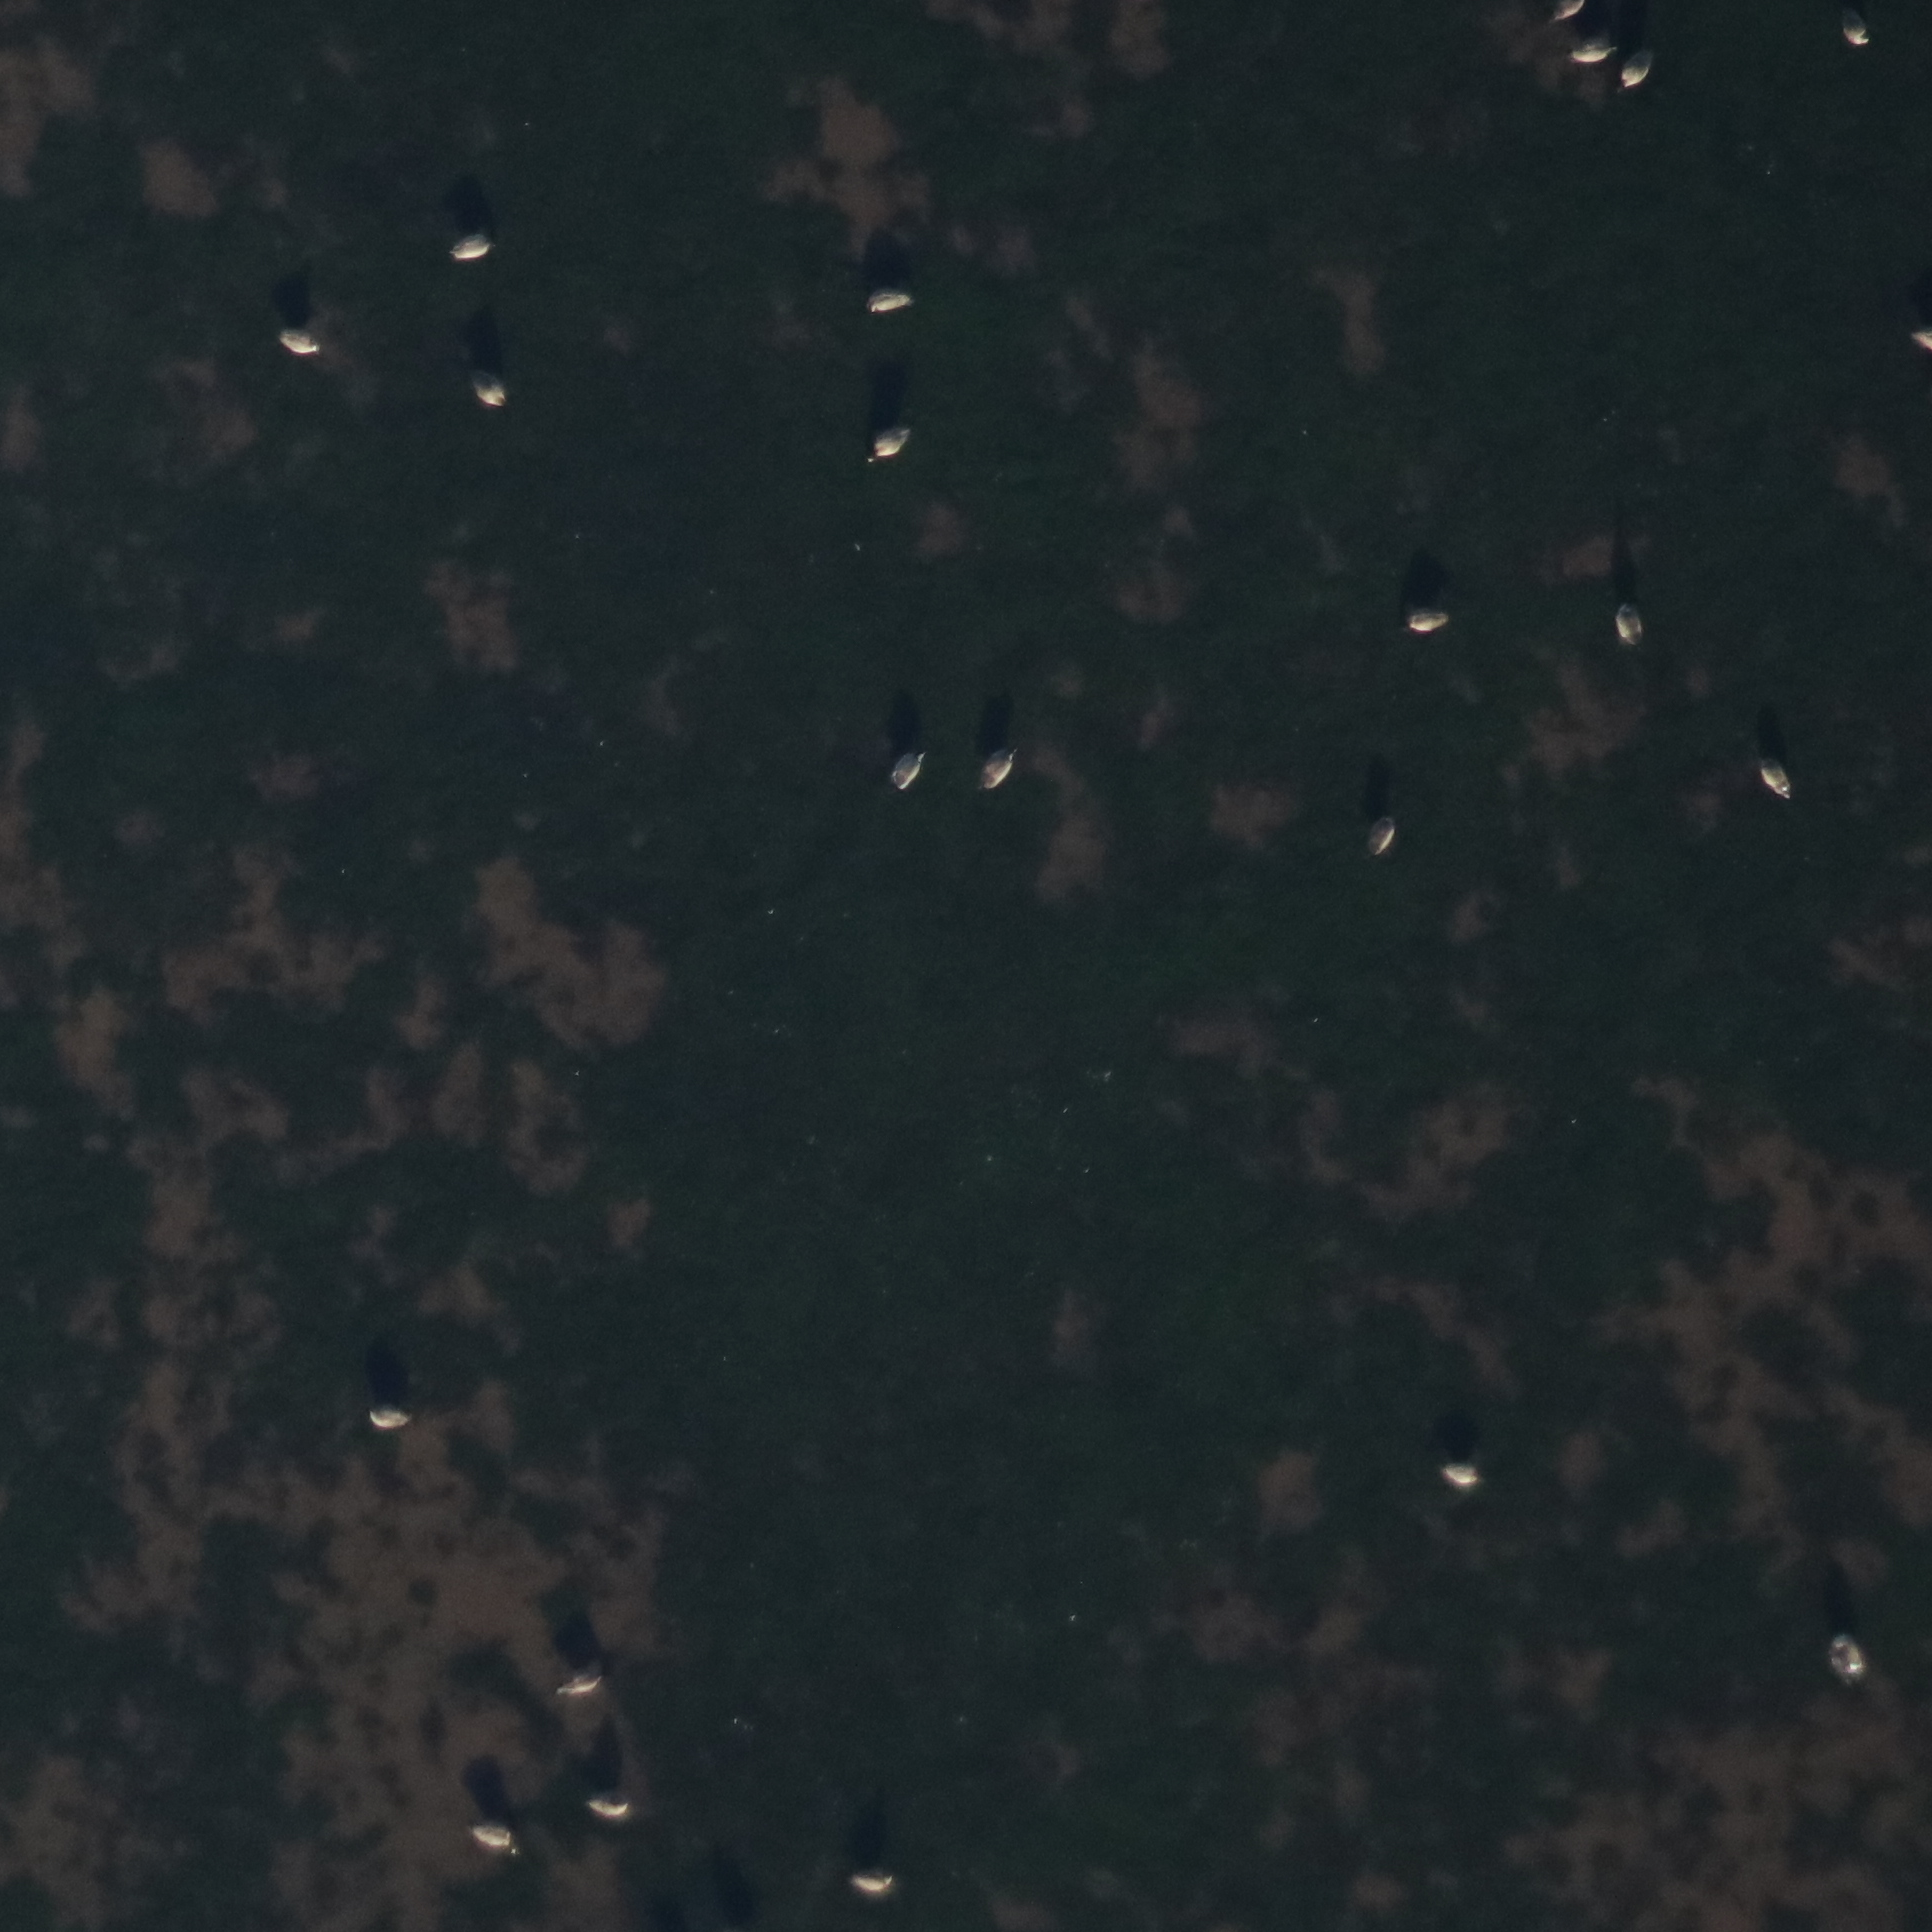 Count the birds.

21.